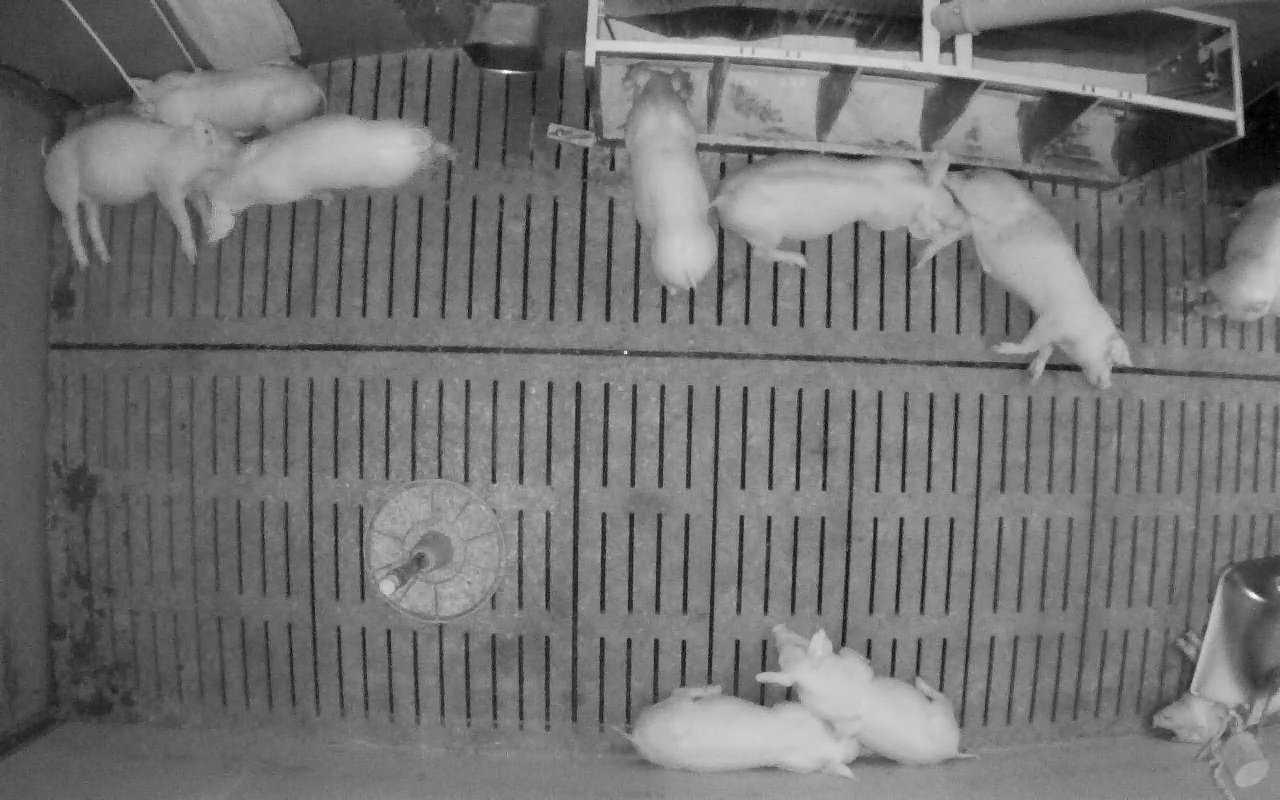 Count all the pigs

10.